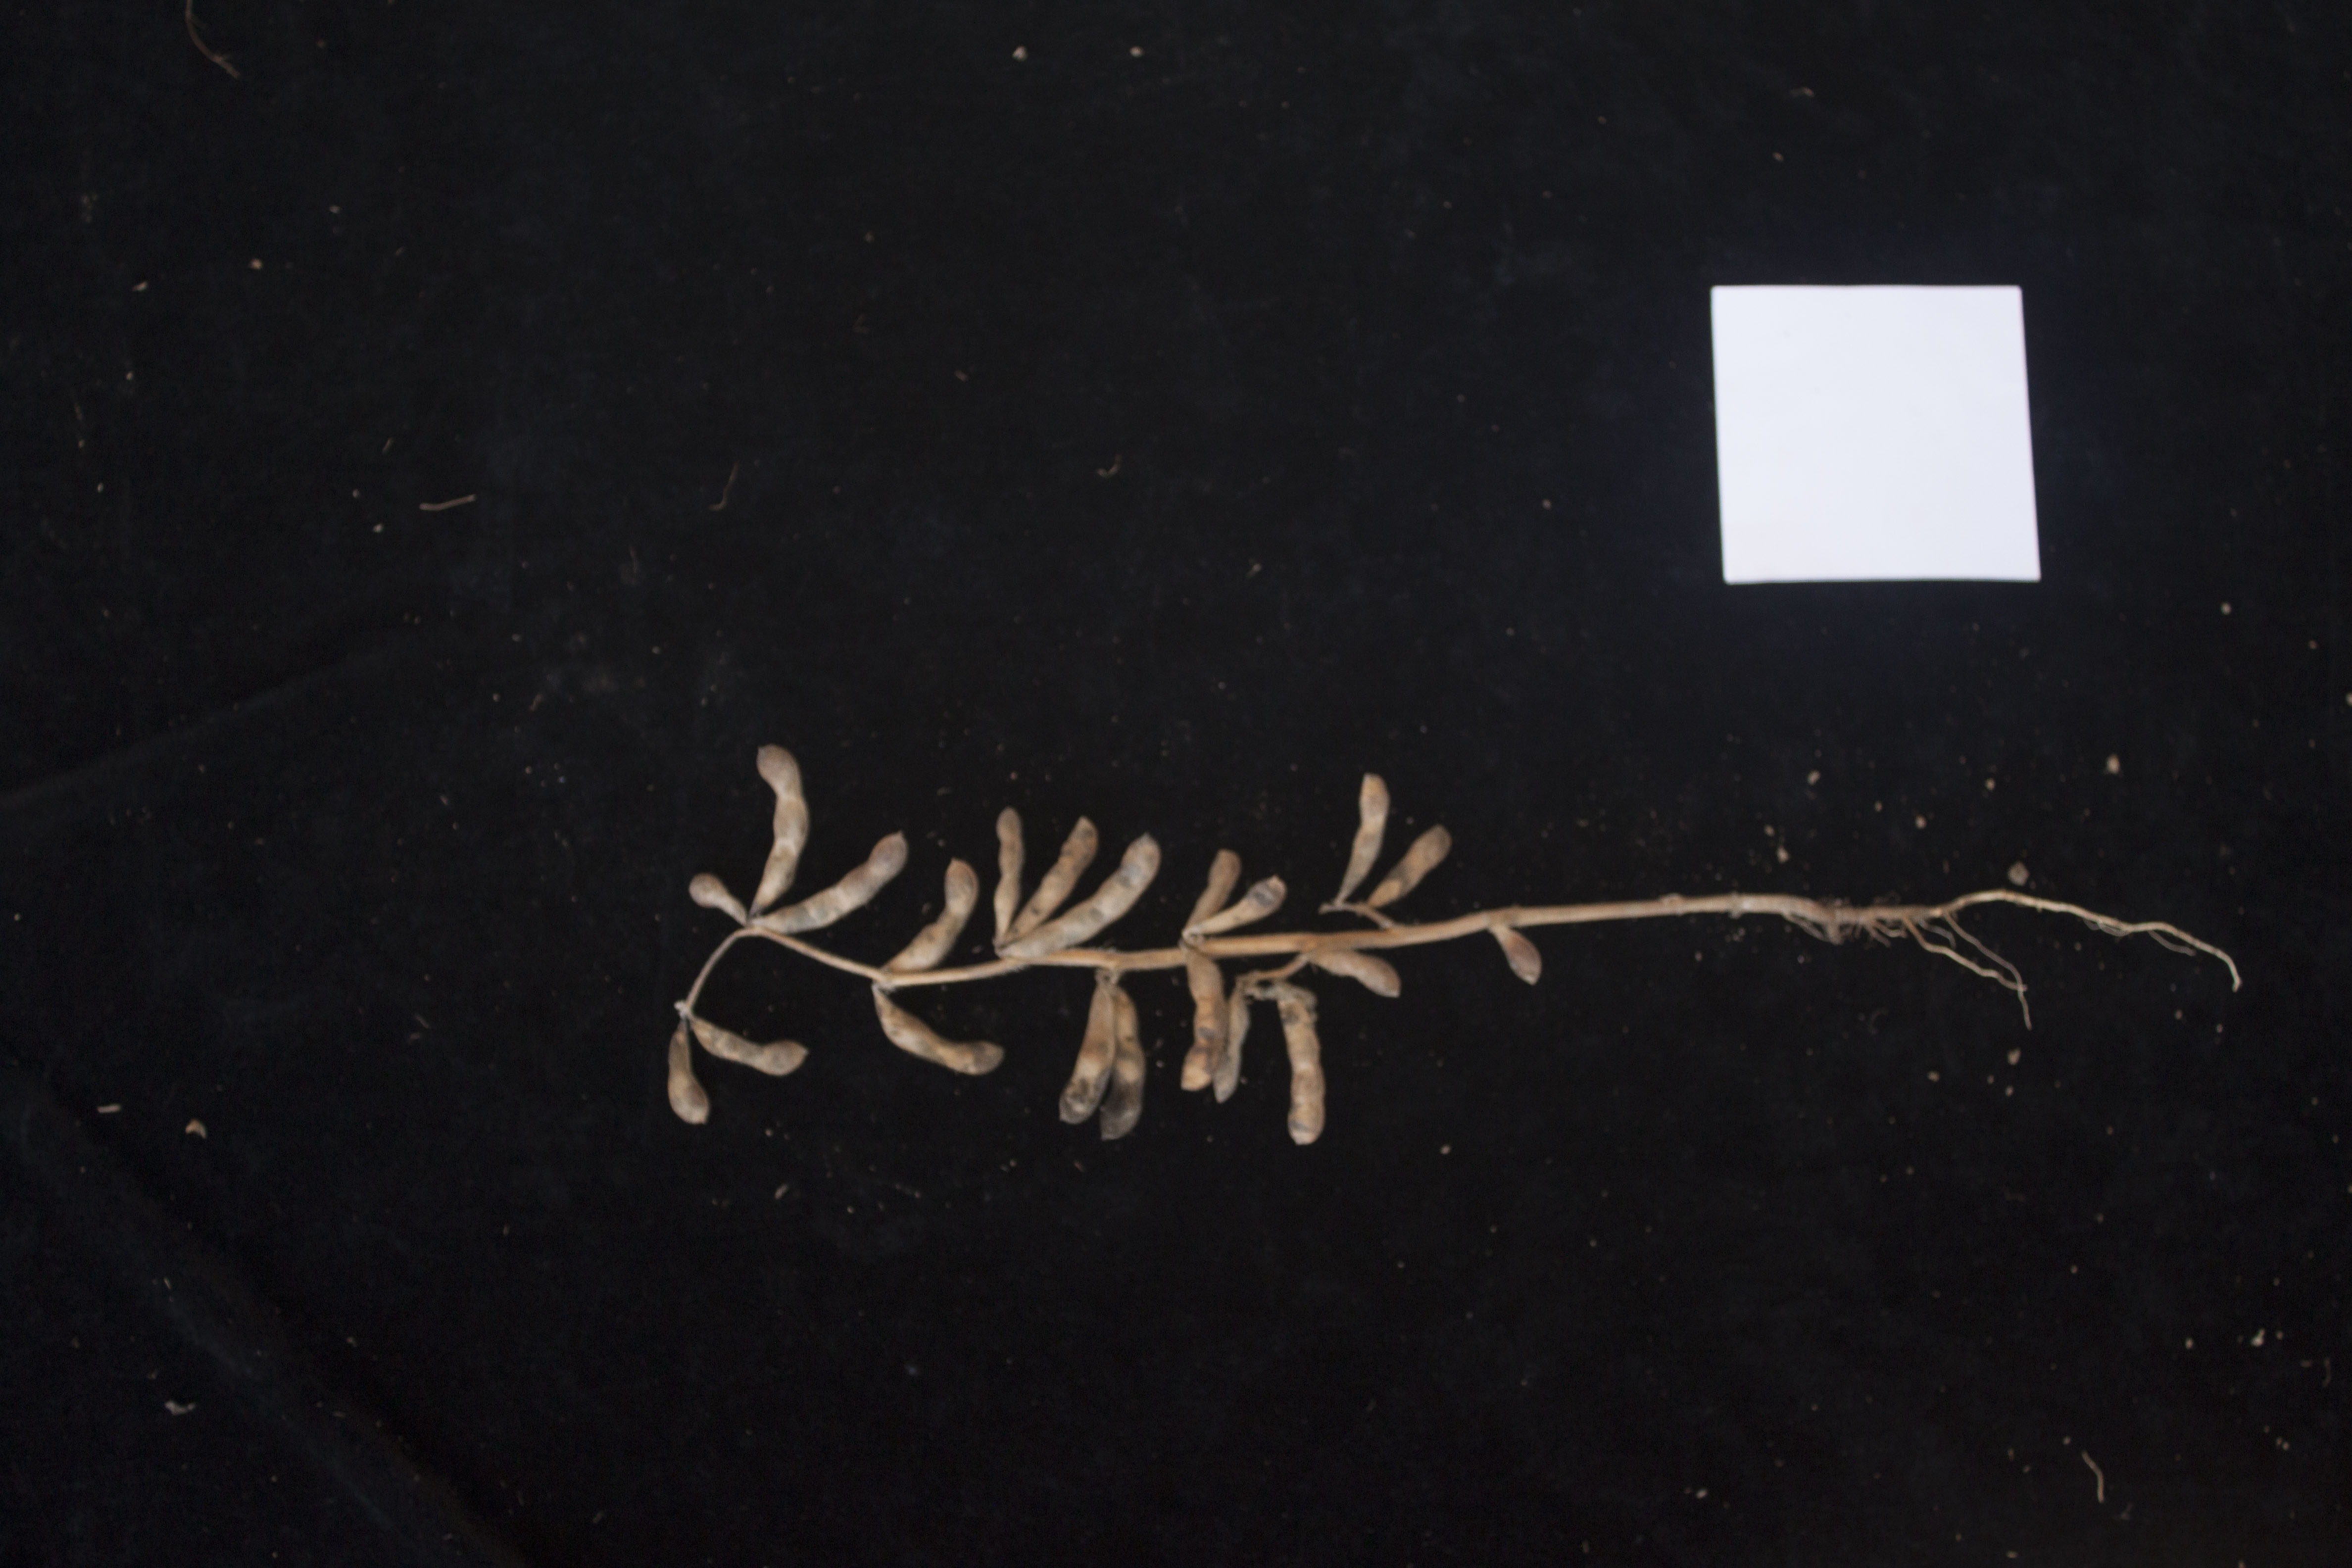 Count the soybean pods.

21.